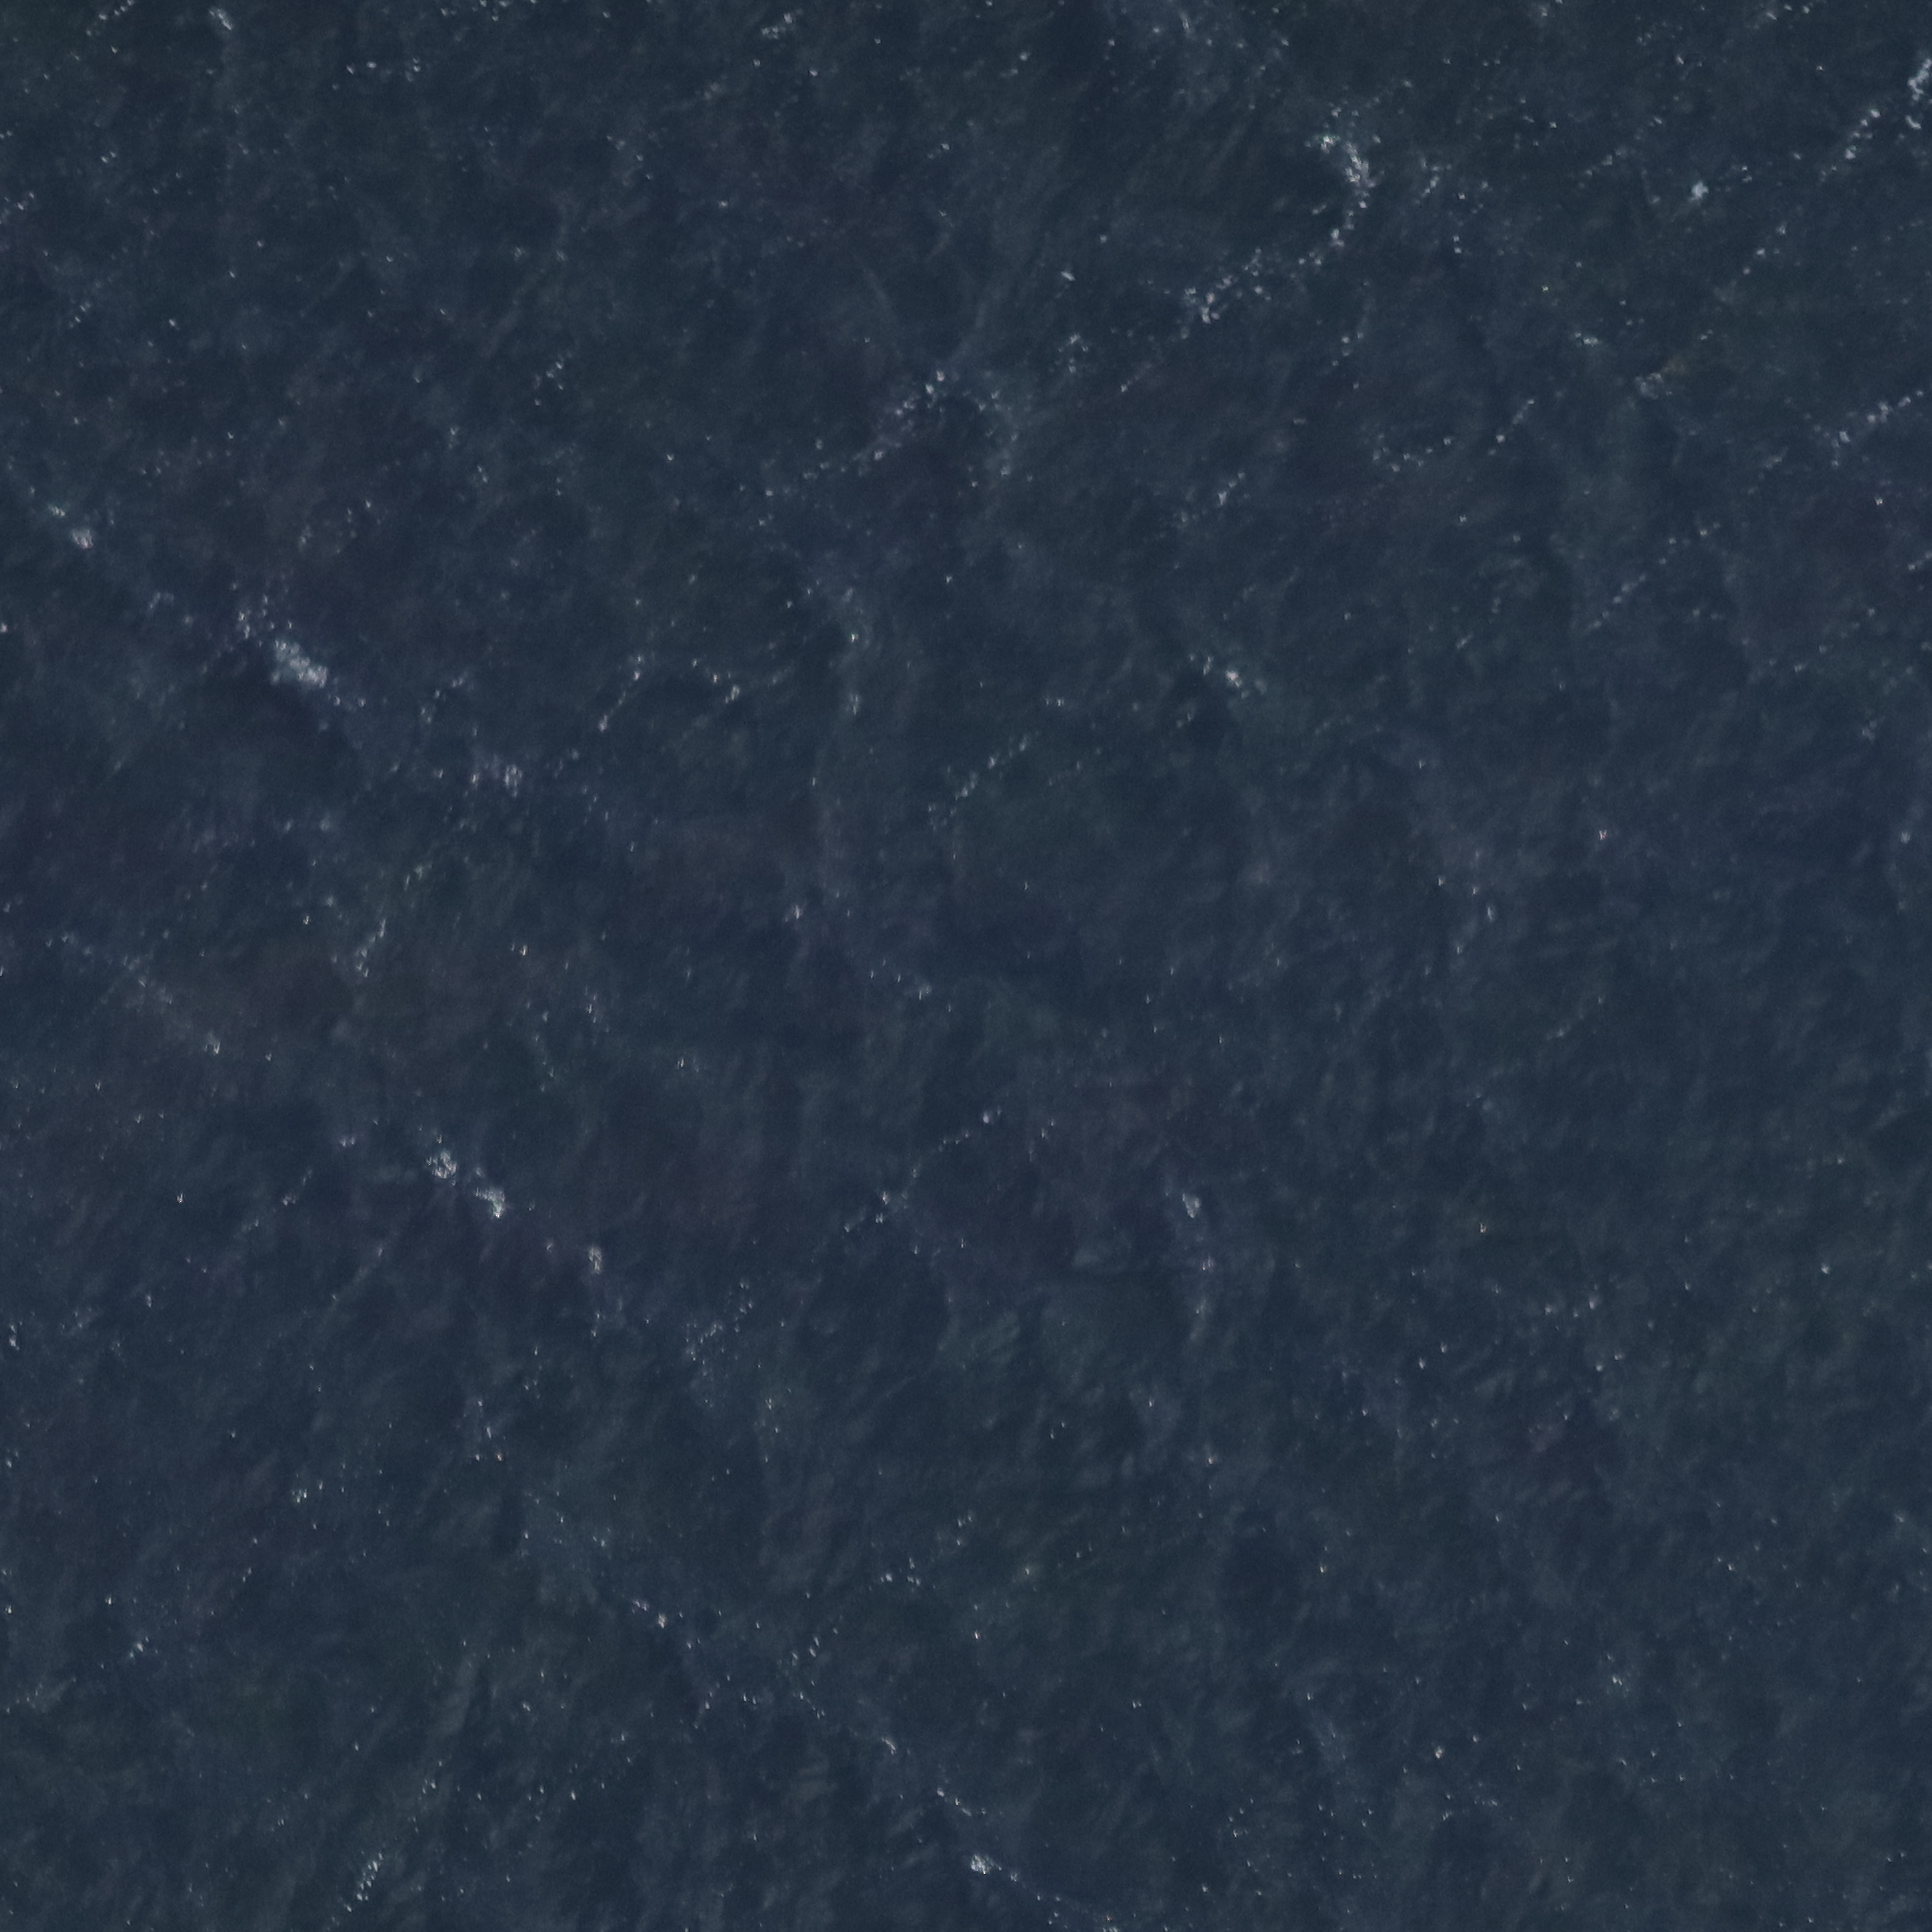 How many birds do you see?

0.